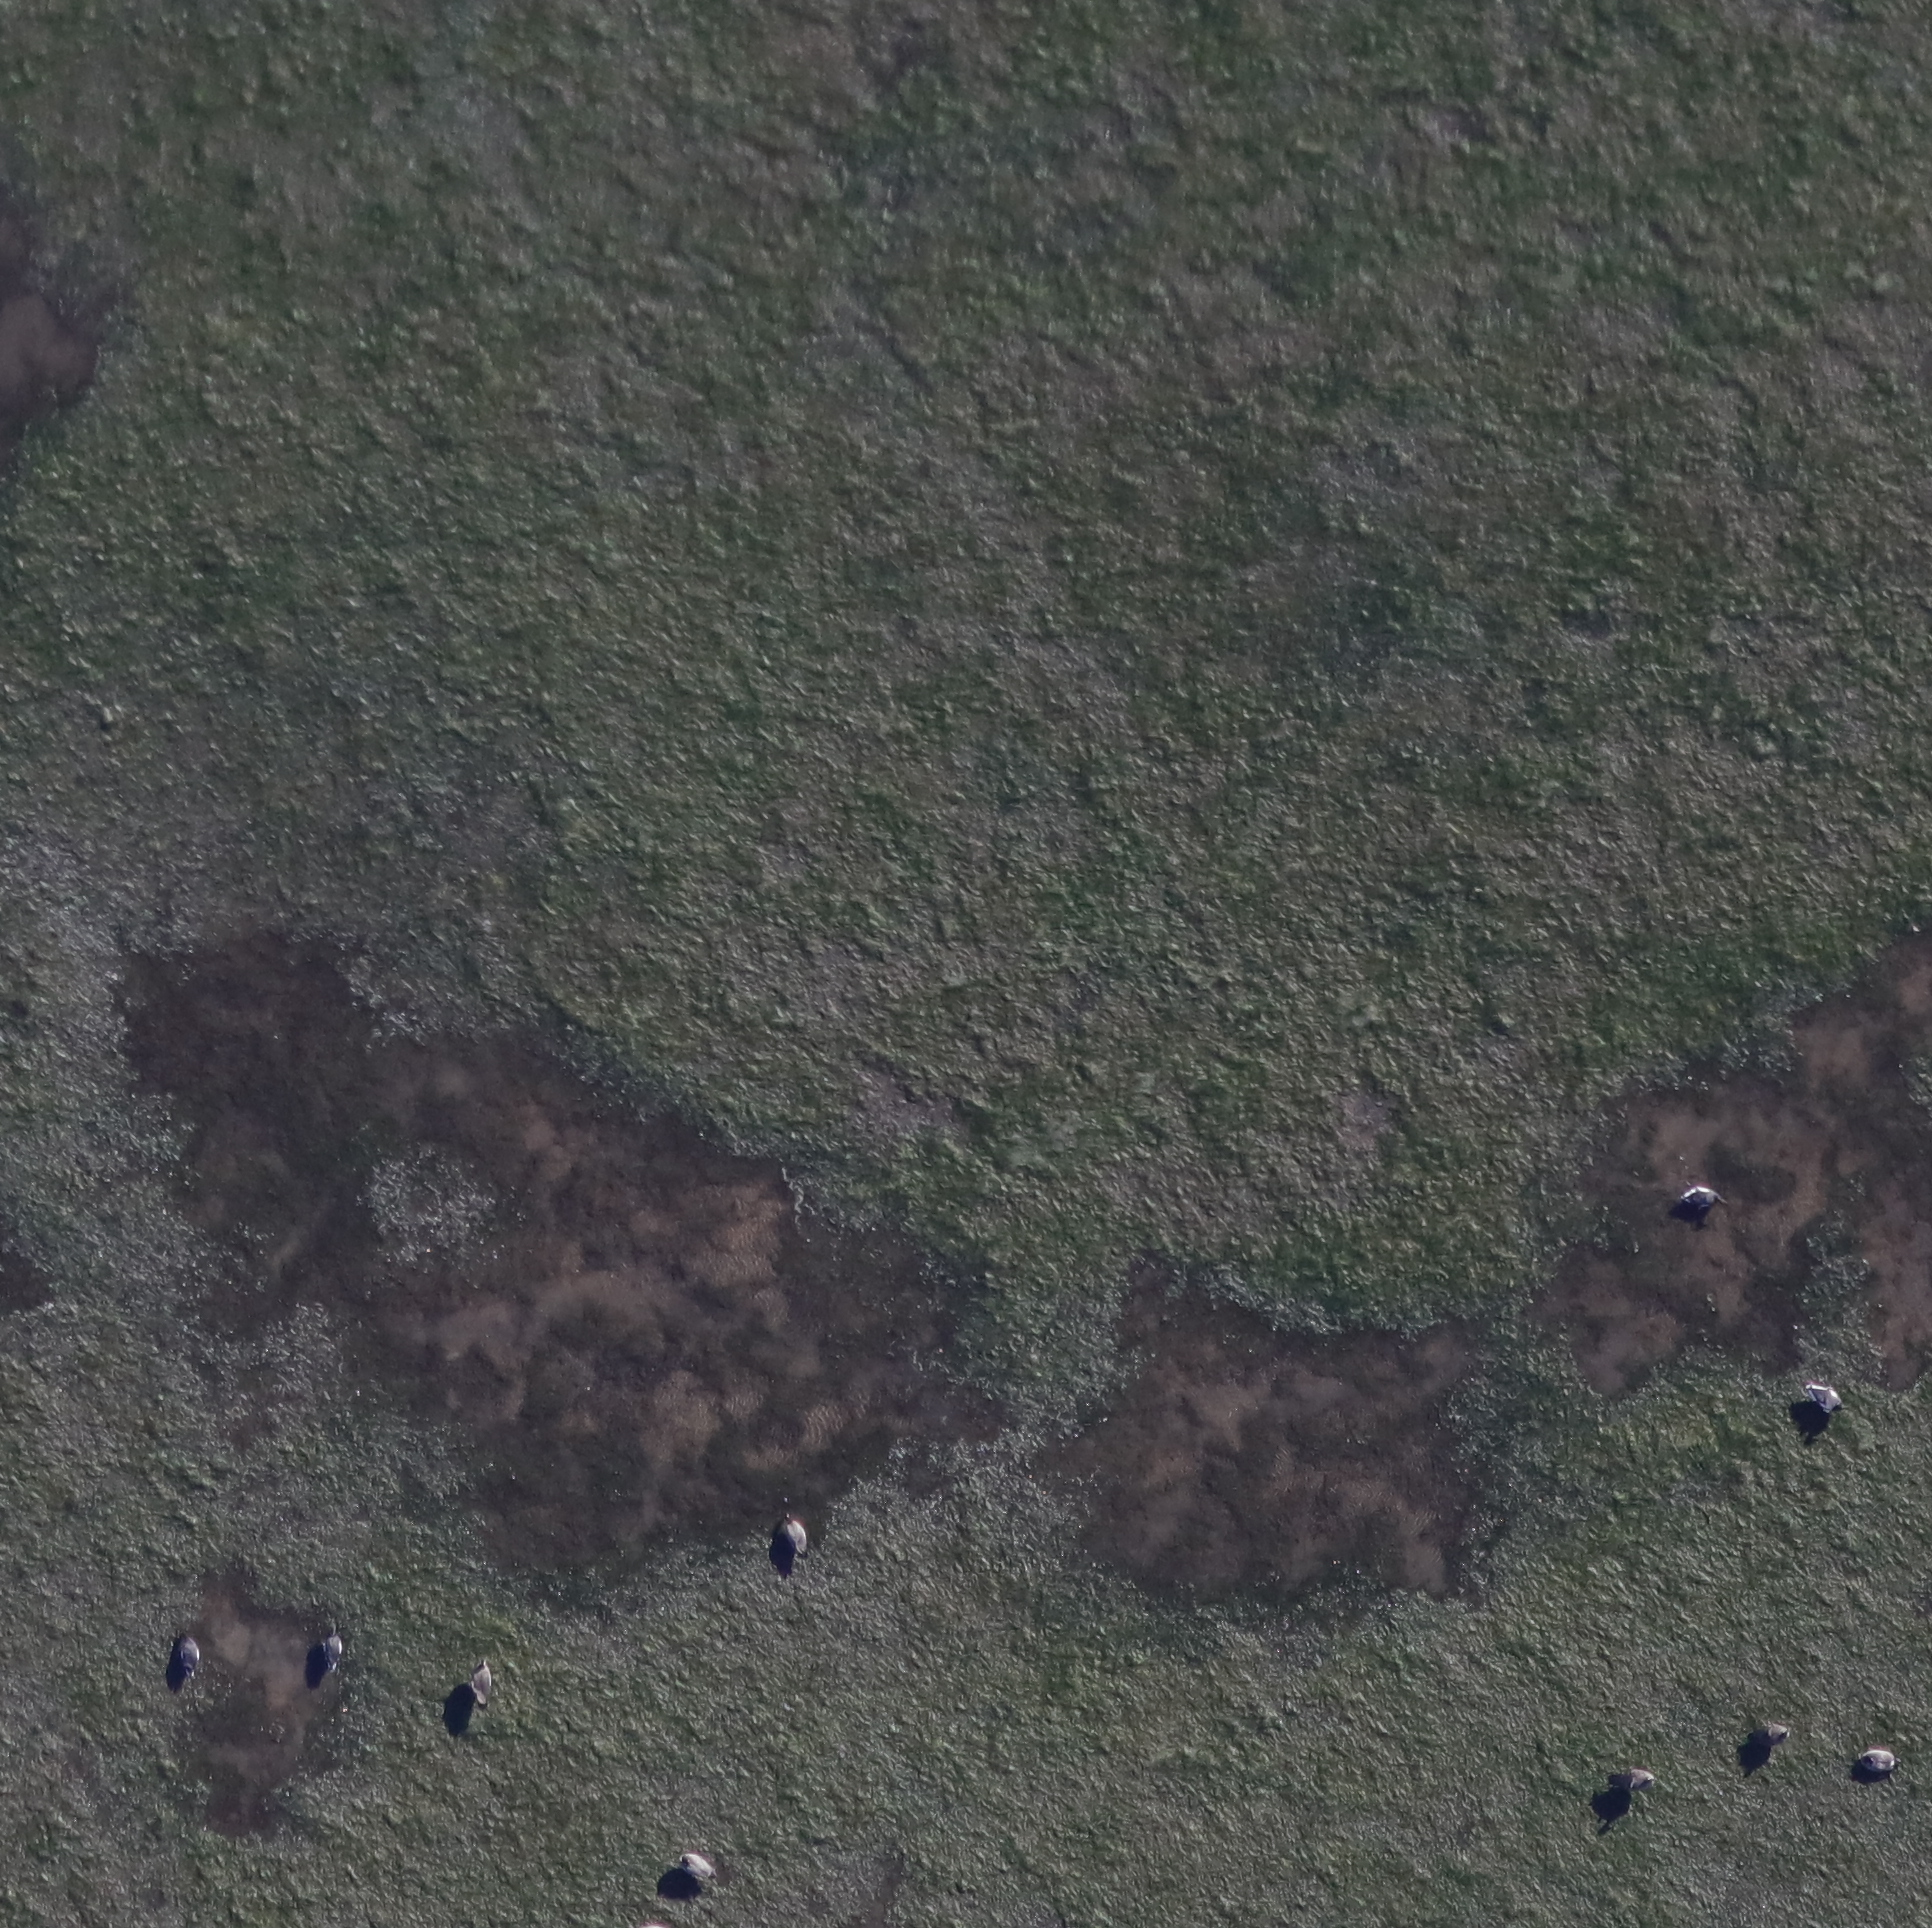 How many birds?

10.